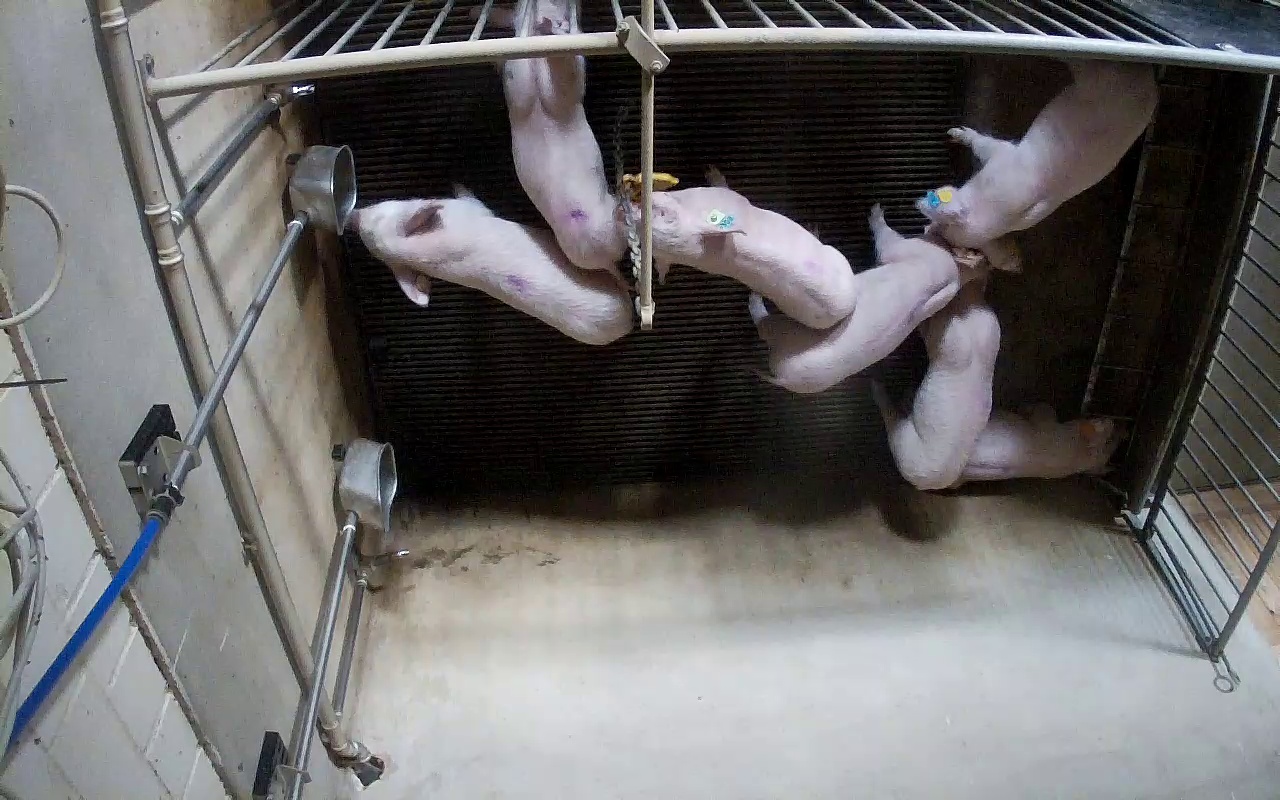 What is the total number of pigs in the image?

7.